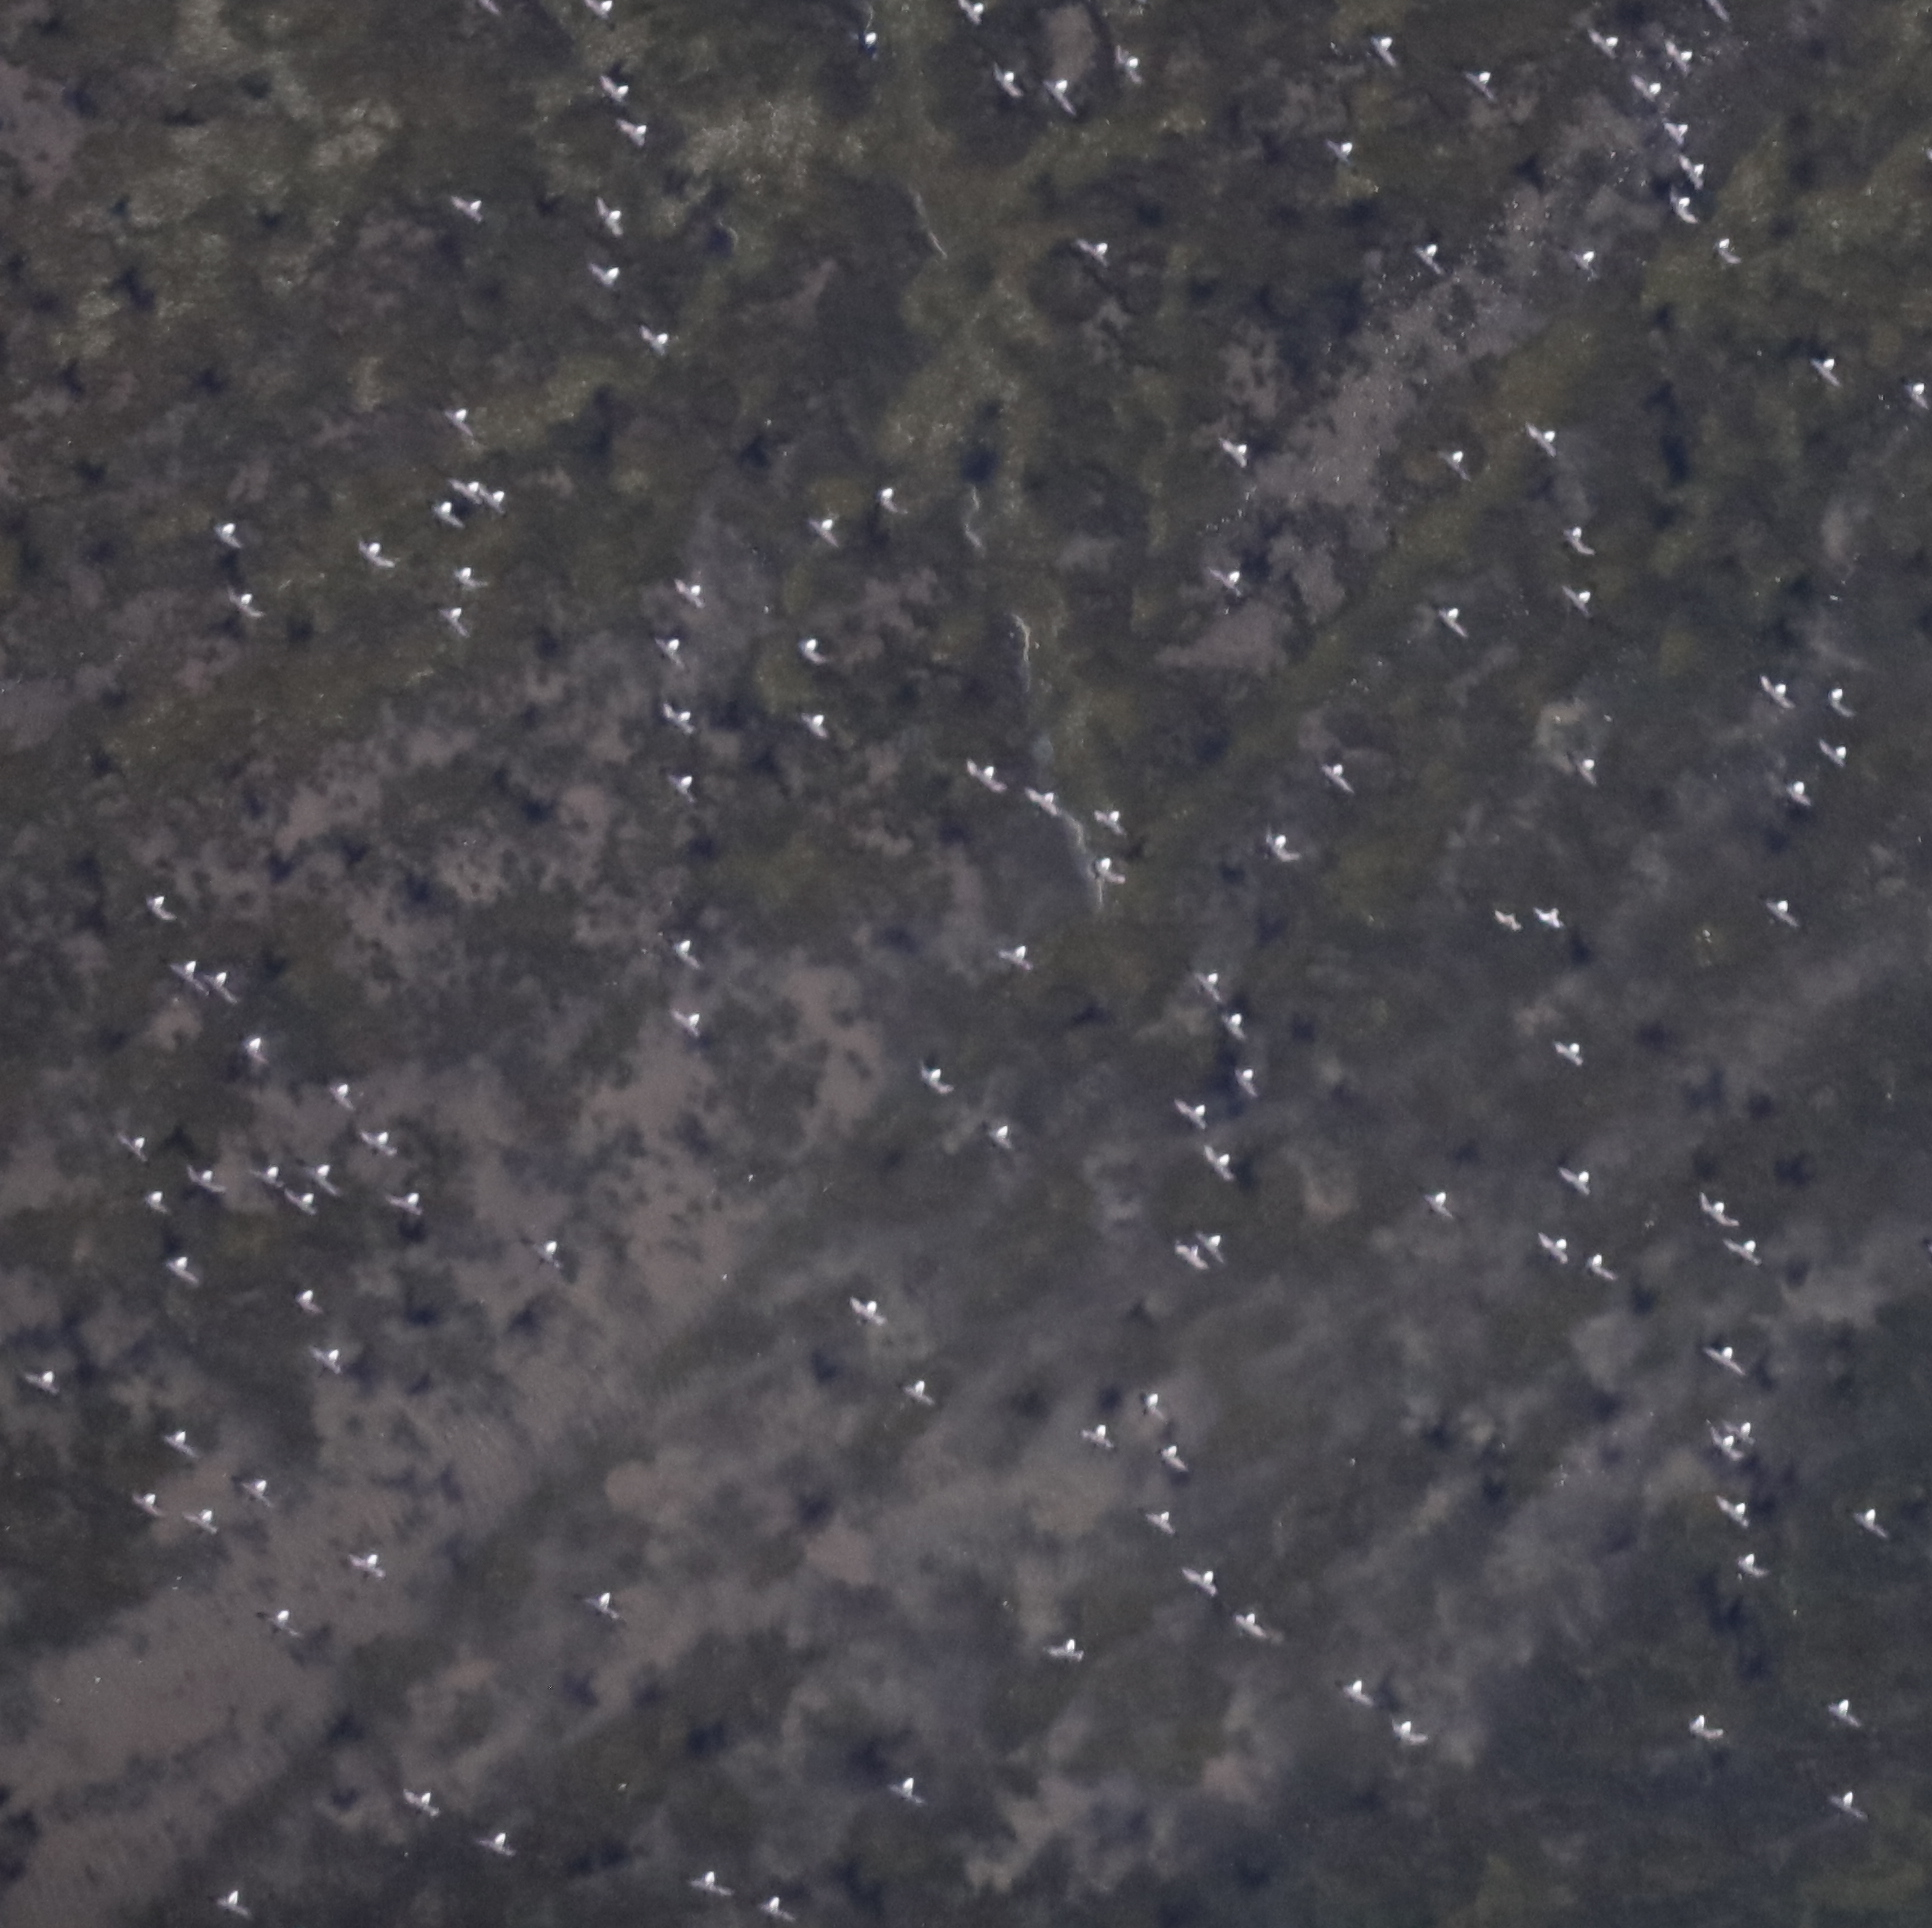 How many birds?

136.